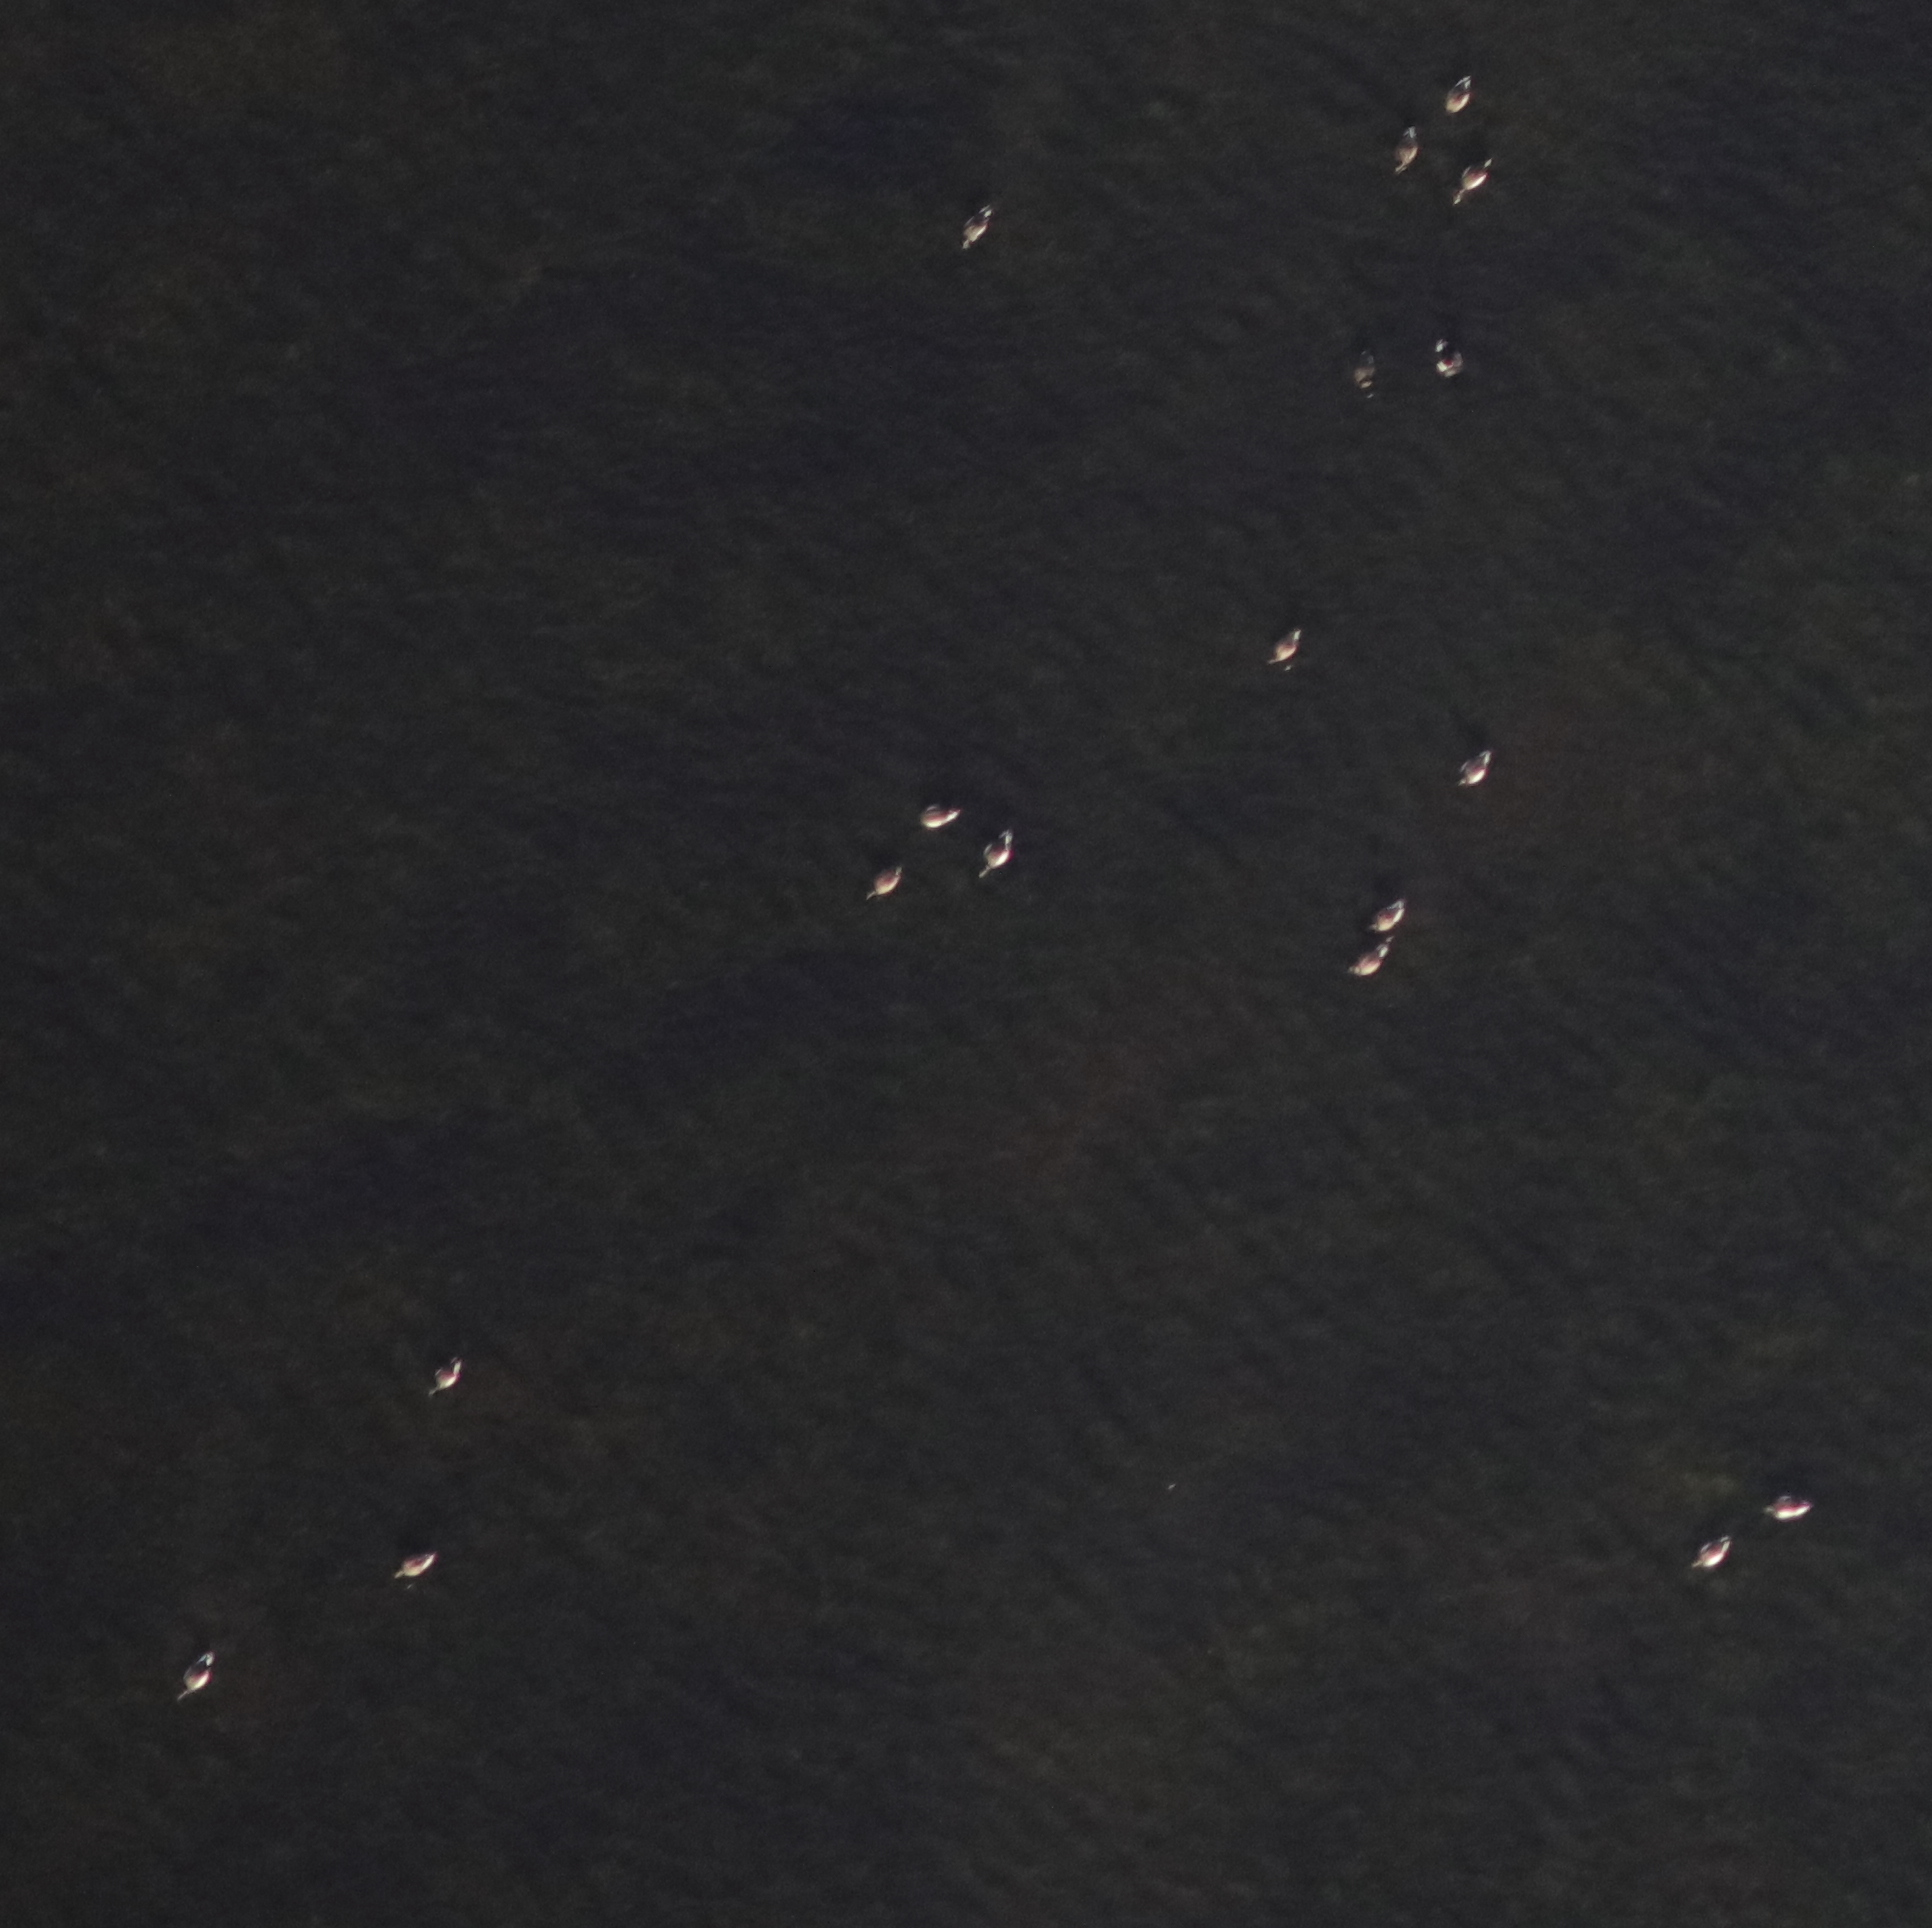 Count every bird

18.